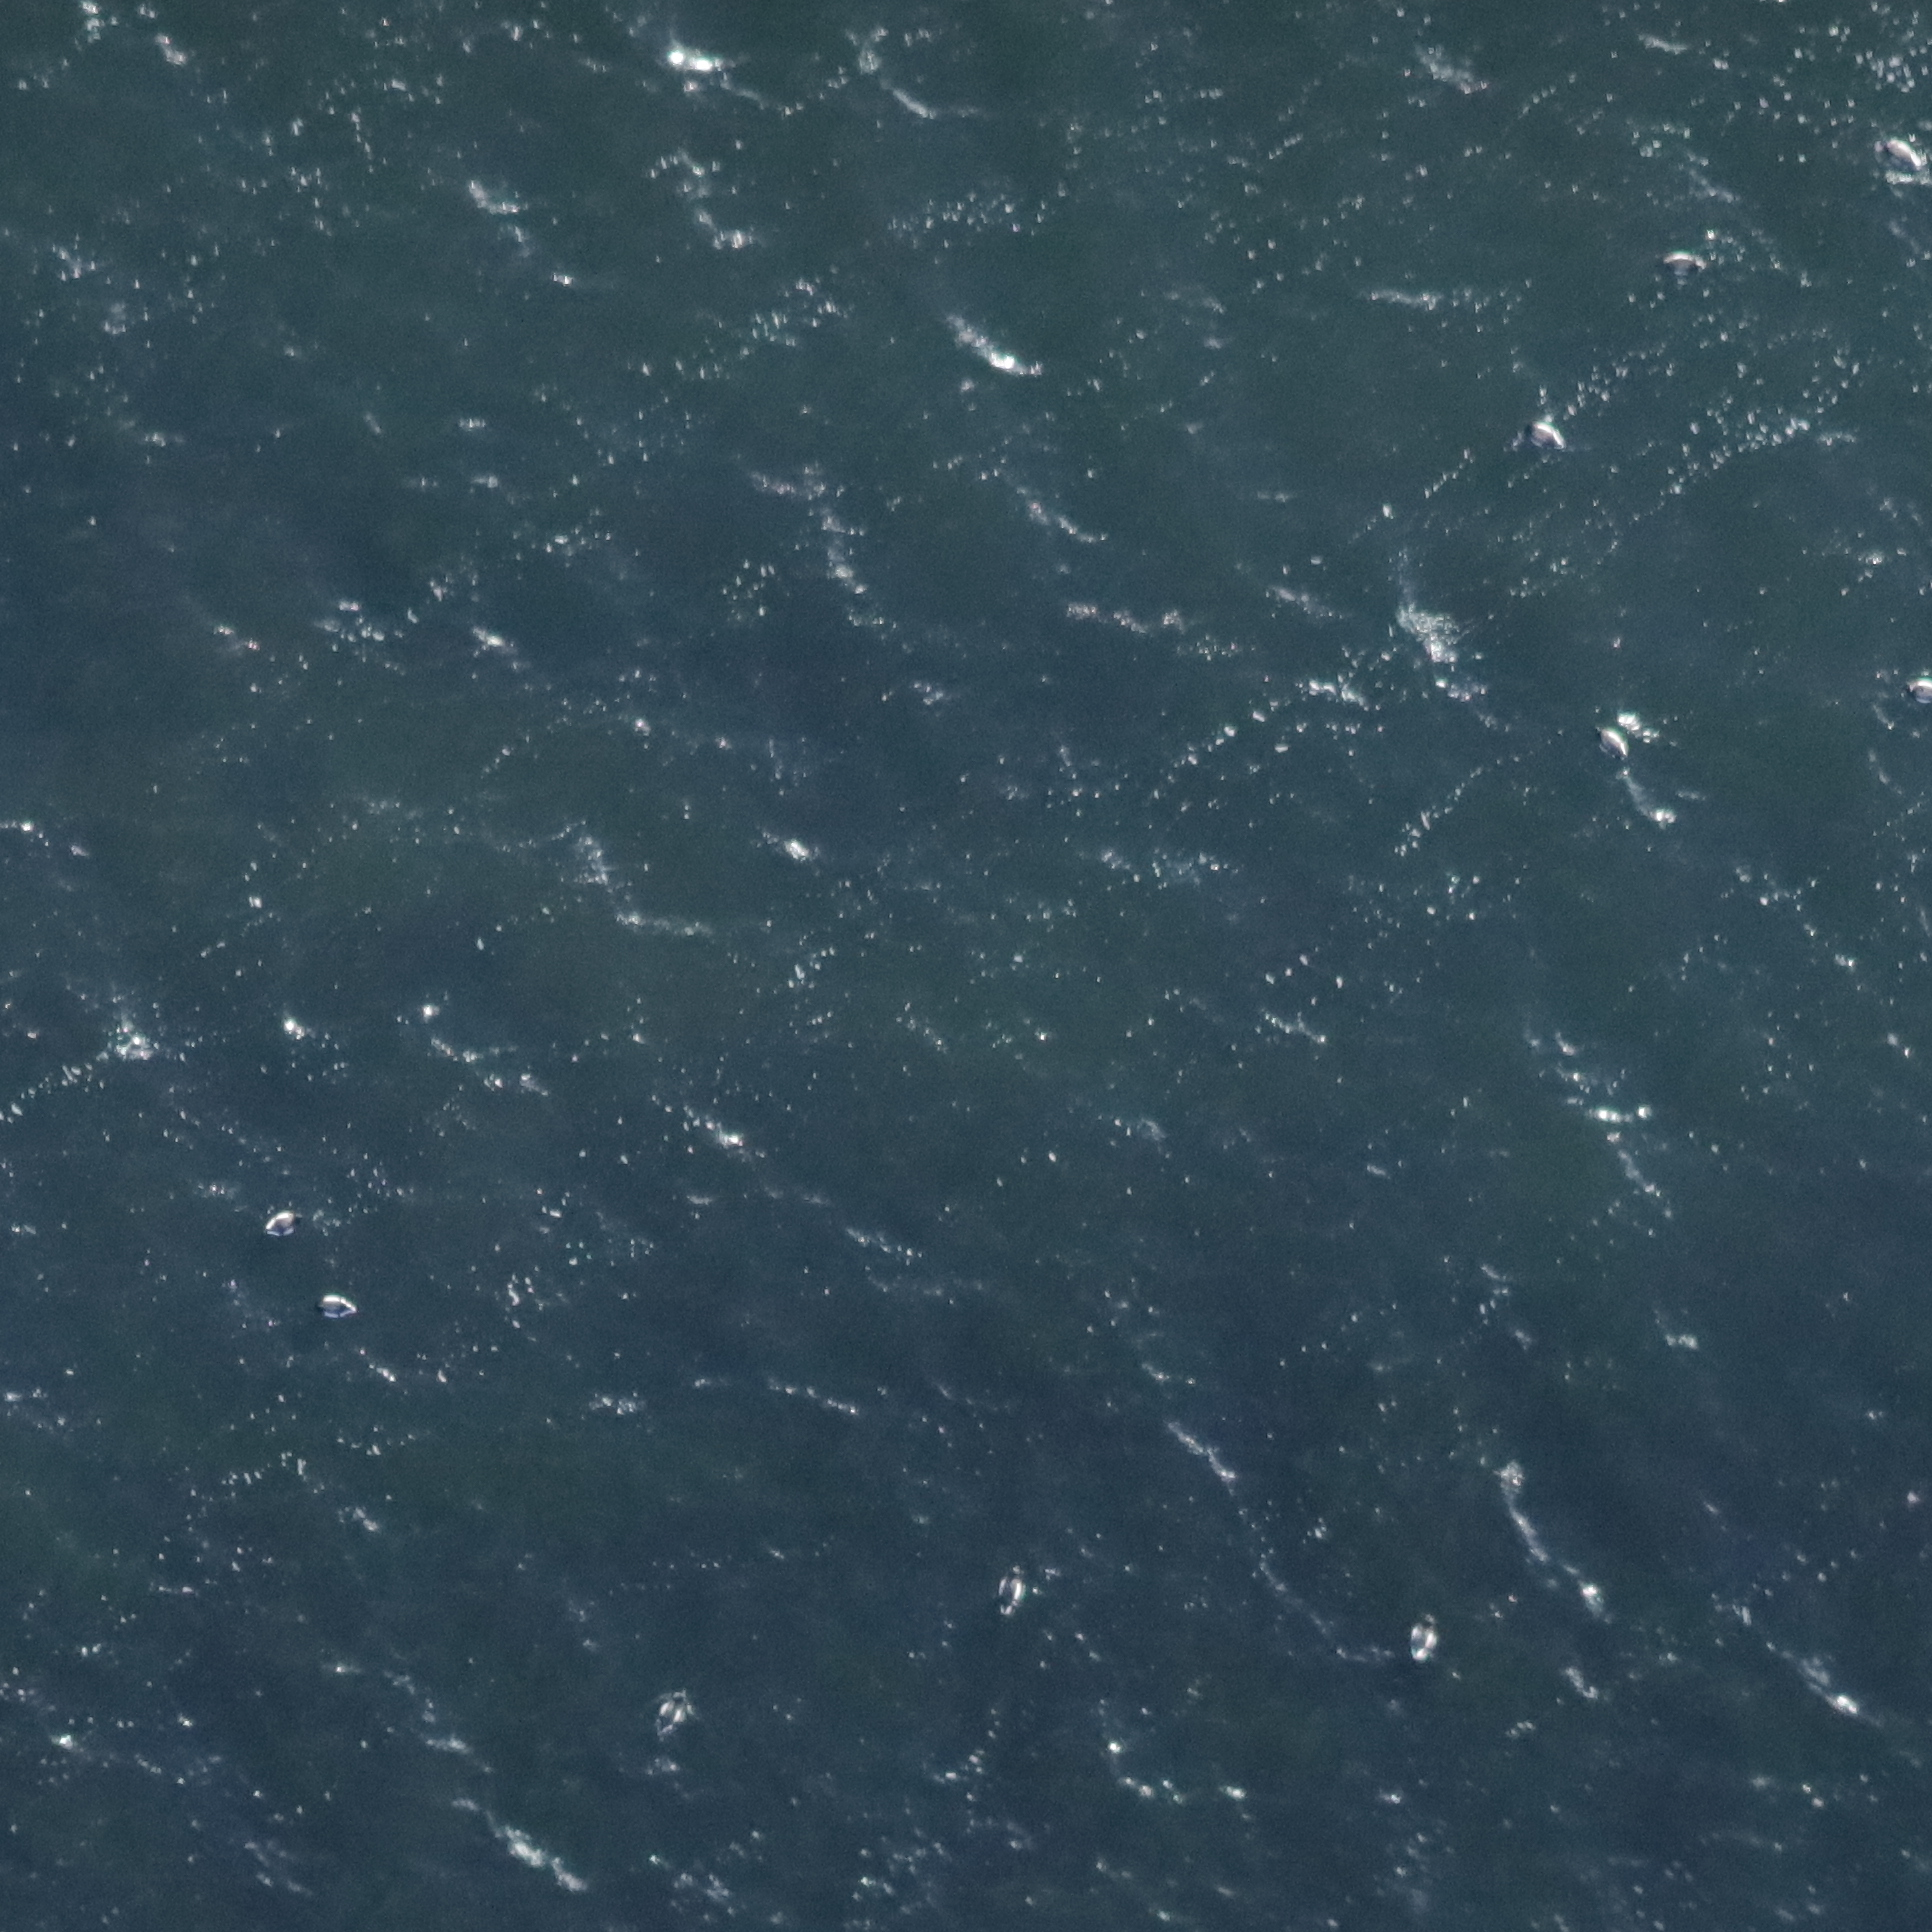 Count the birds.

10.